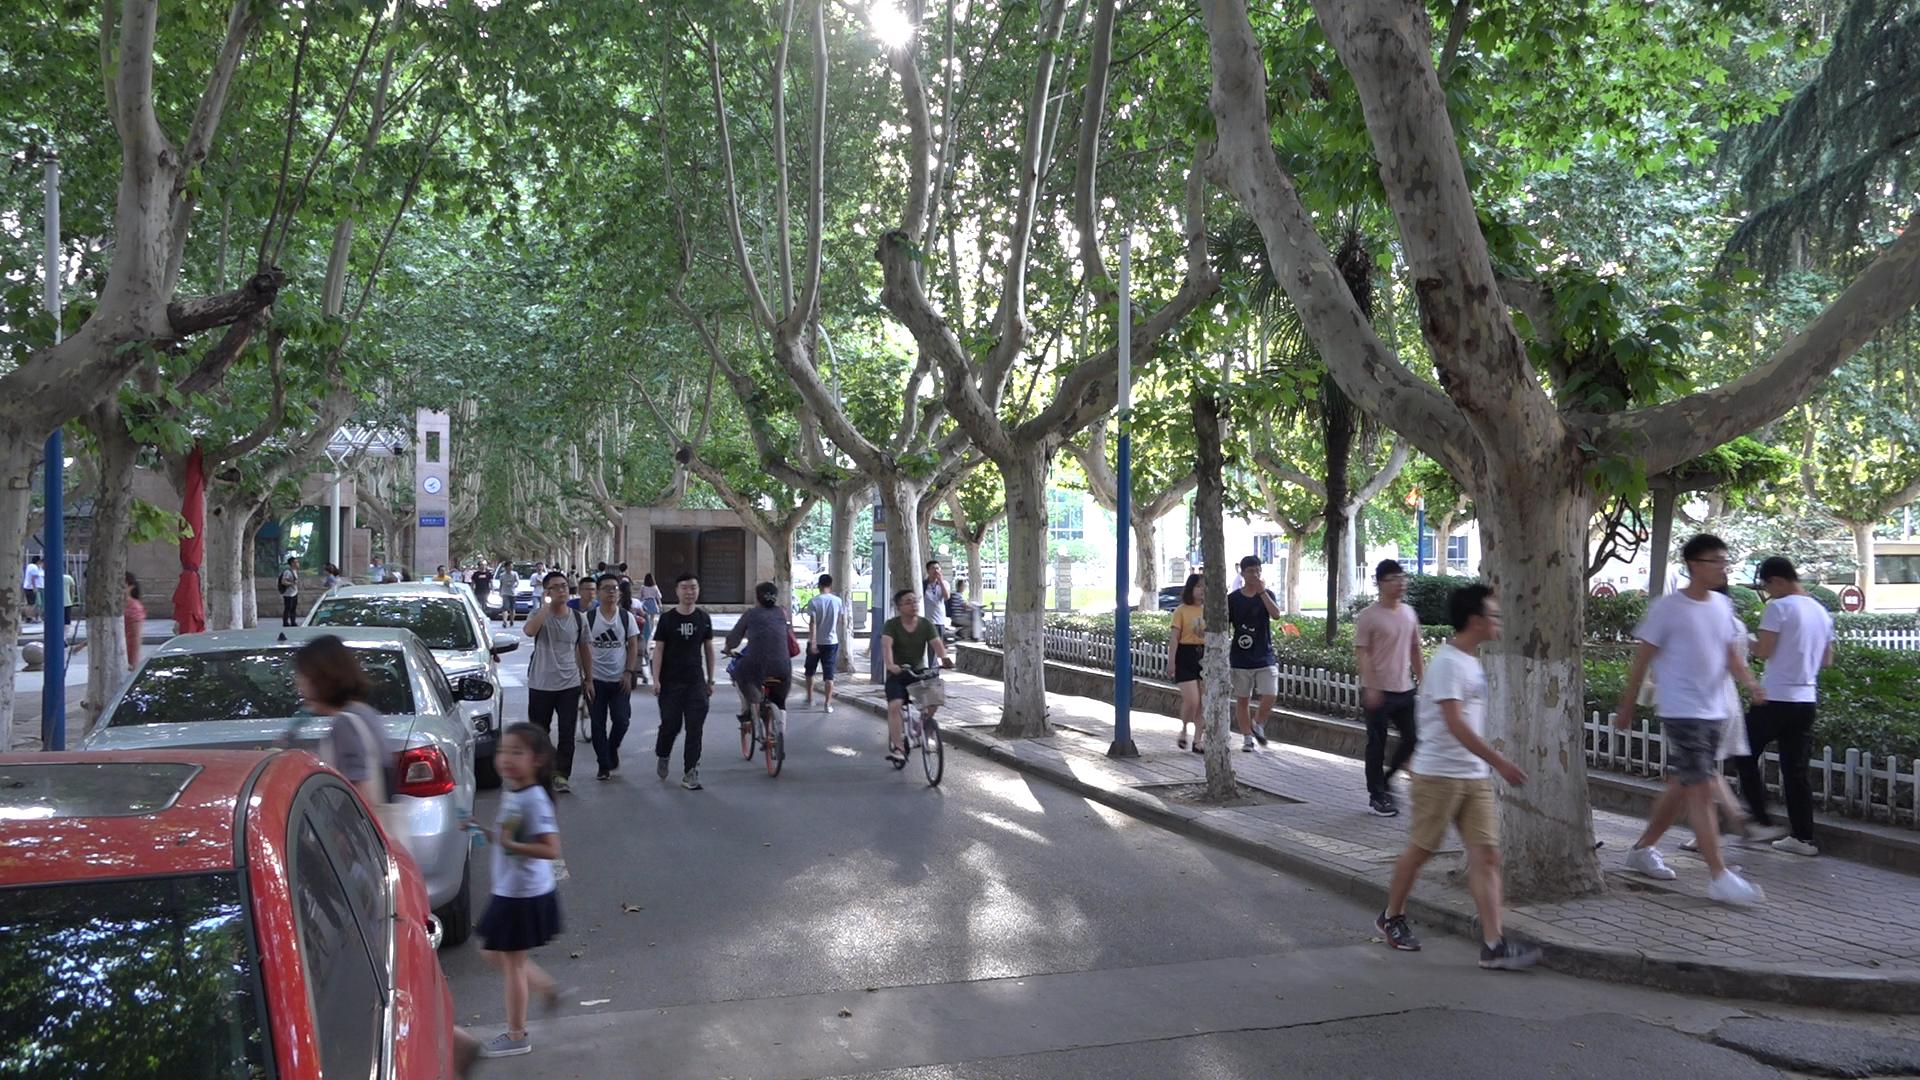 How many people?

33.